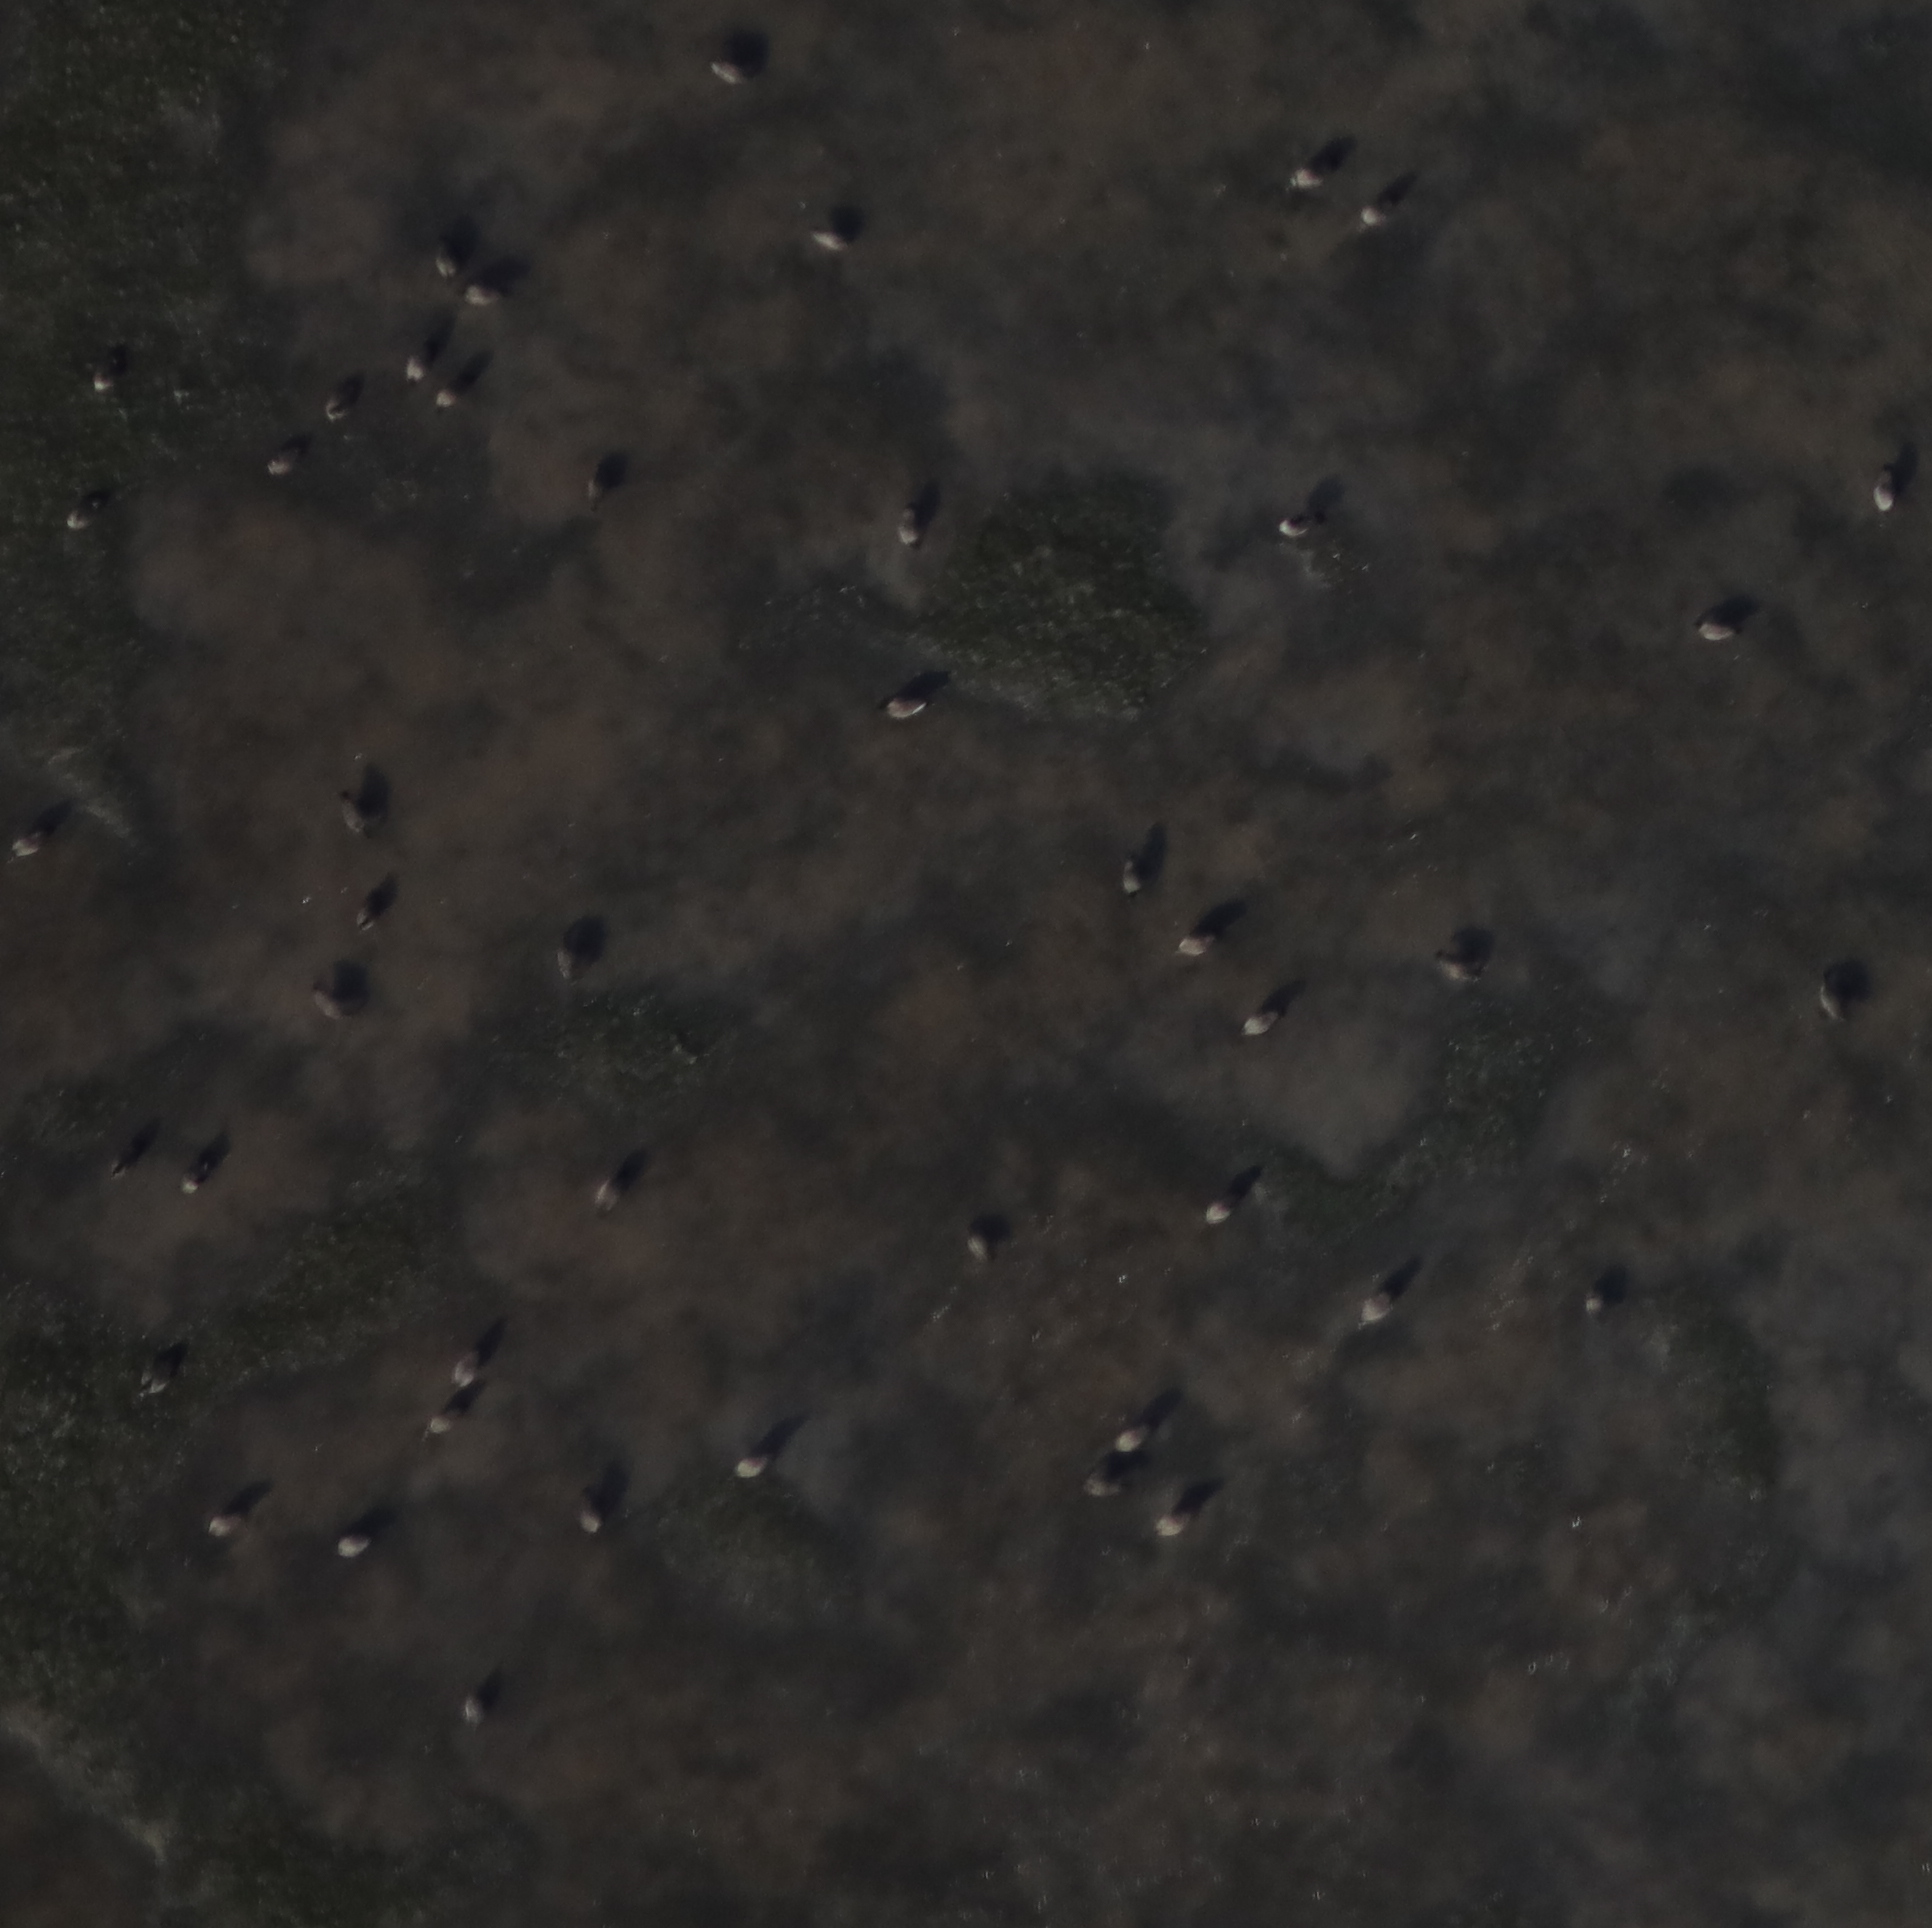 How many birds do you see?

46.